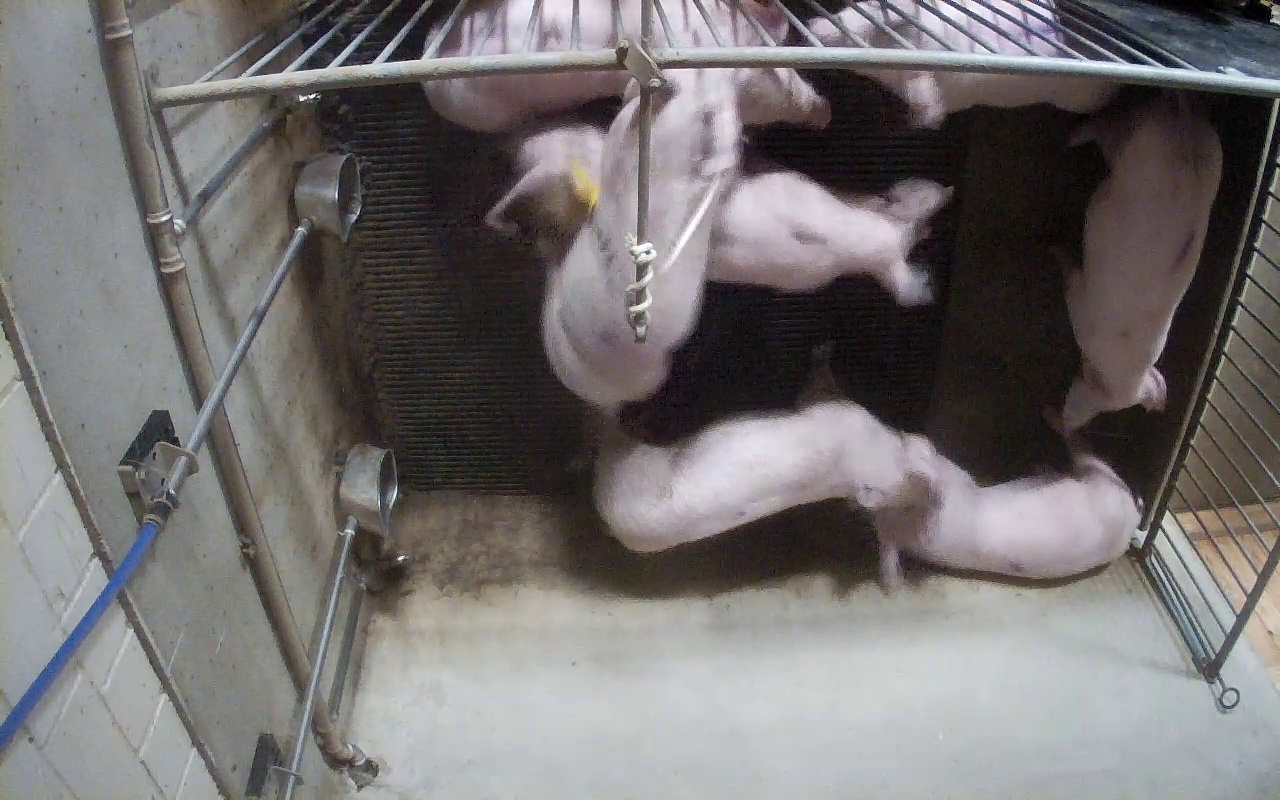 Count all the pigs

7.